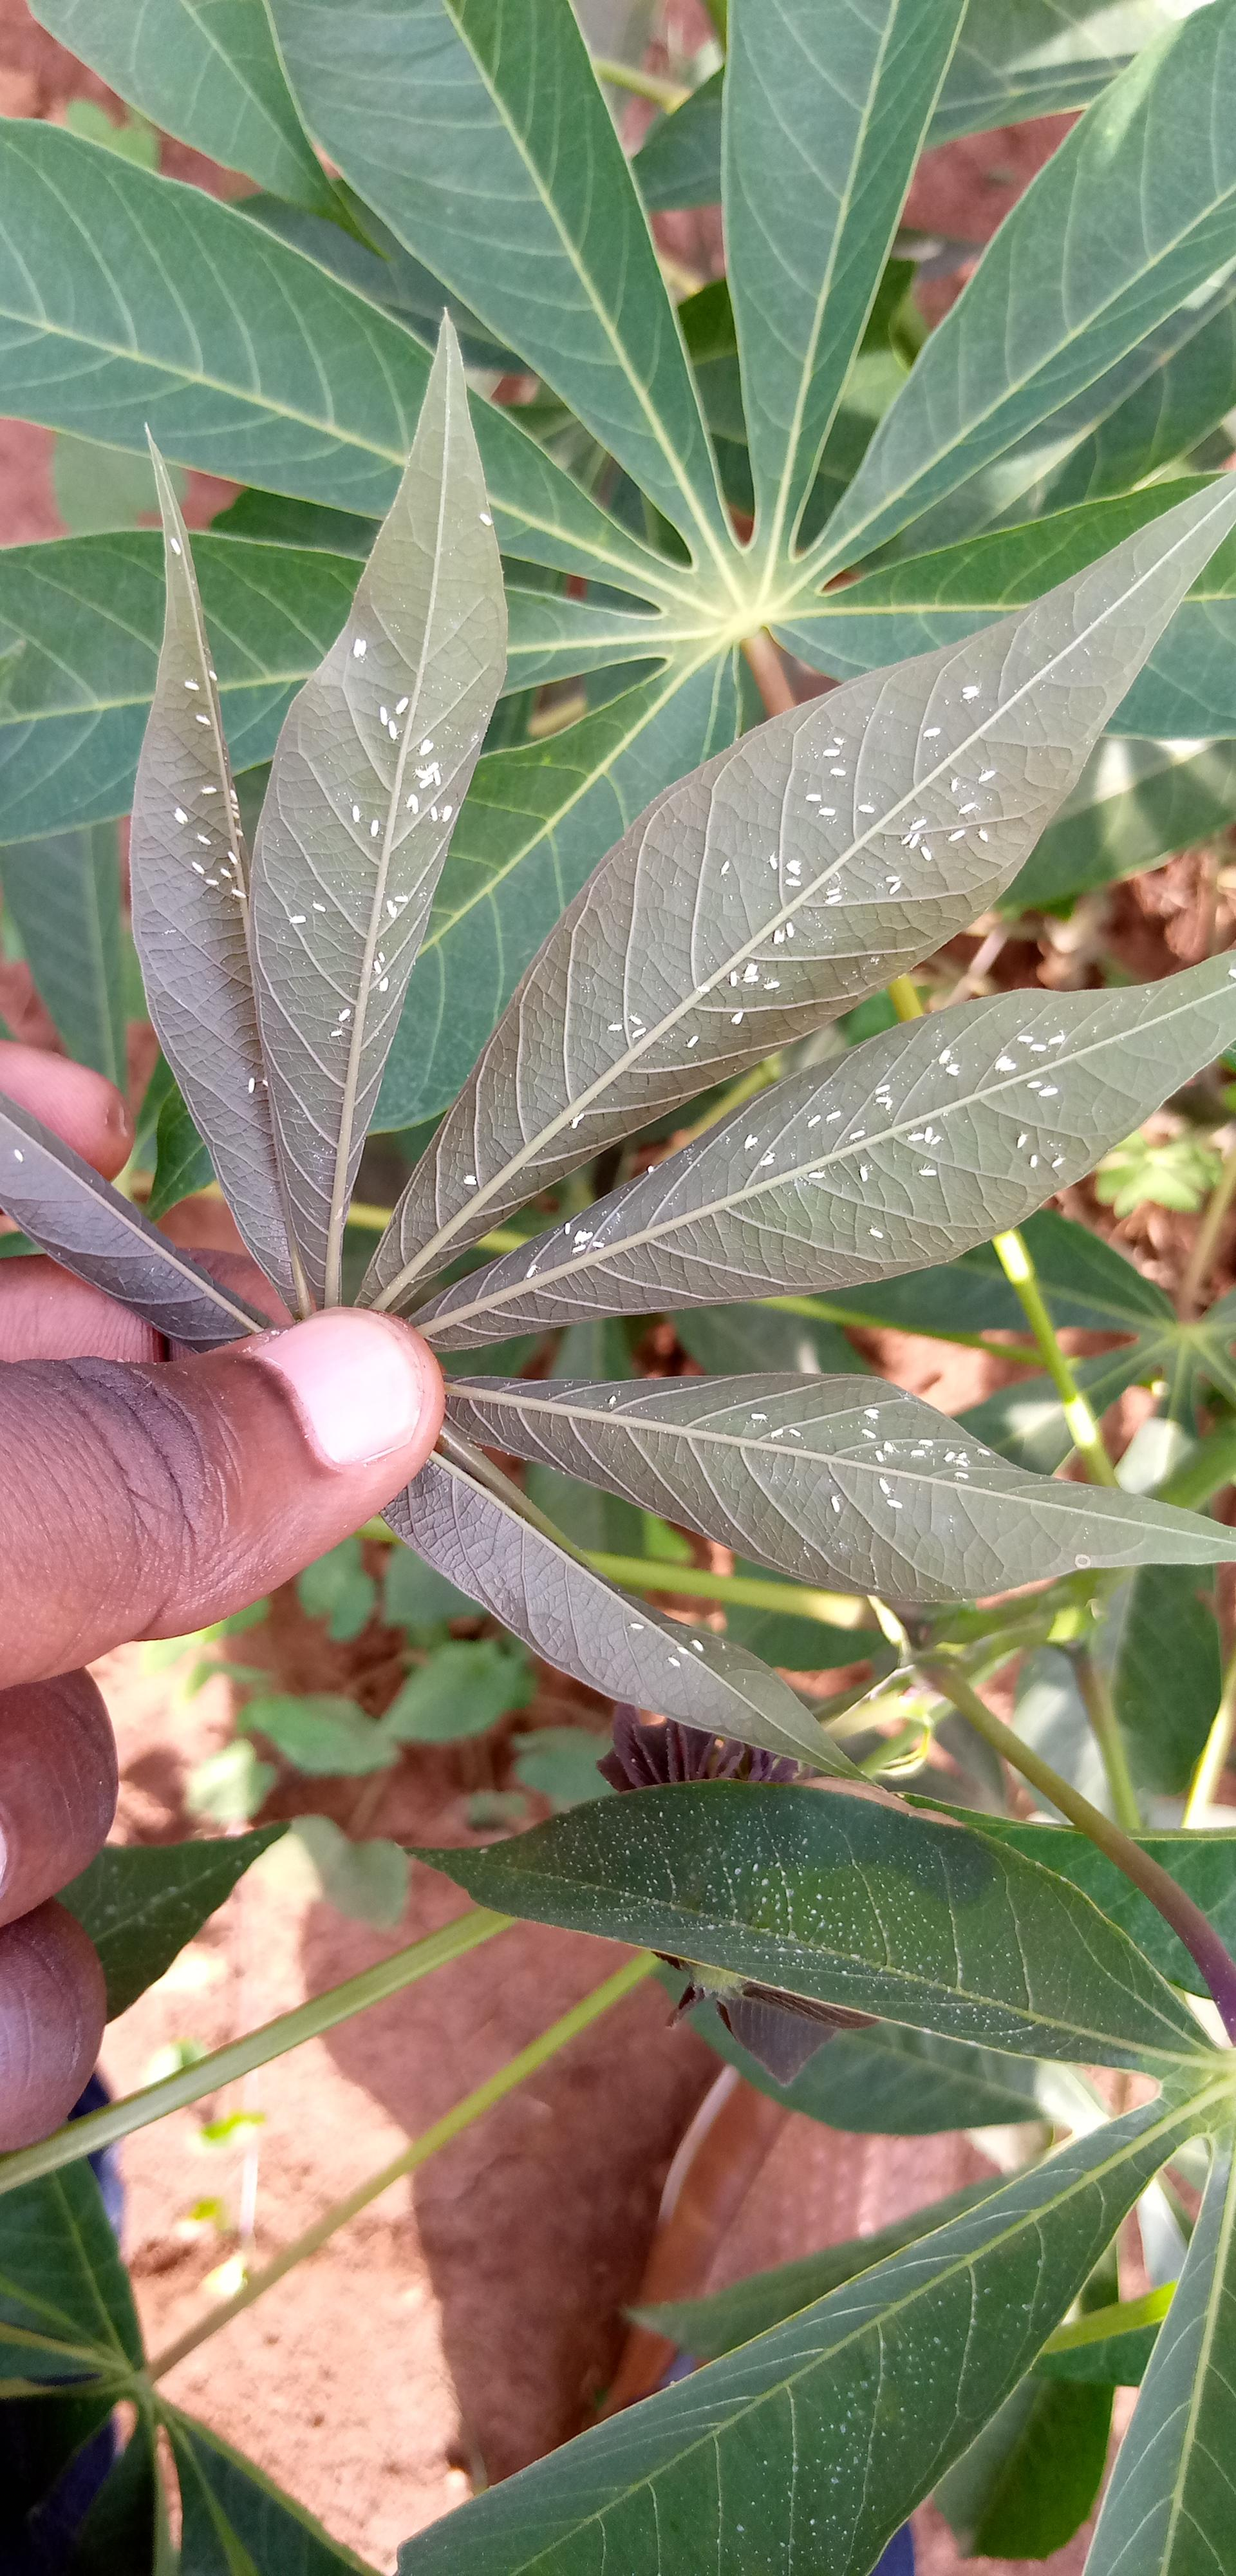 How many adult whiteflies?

154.